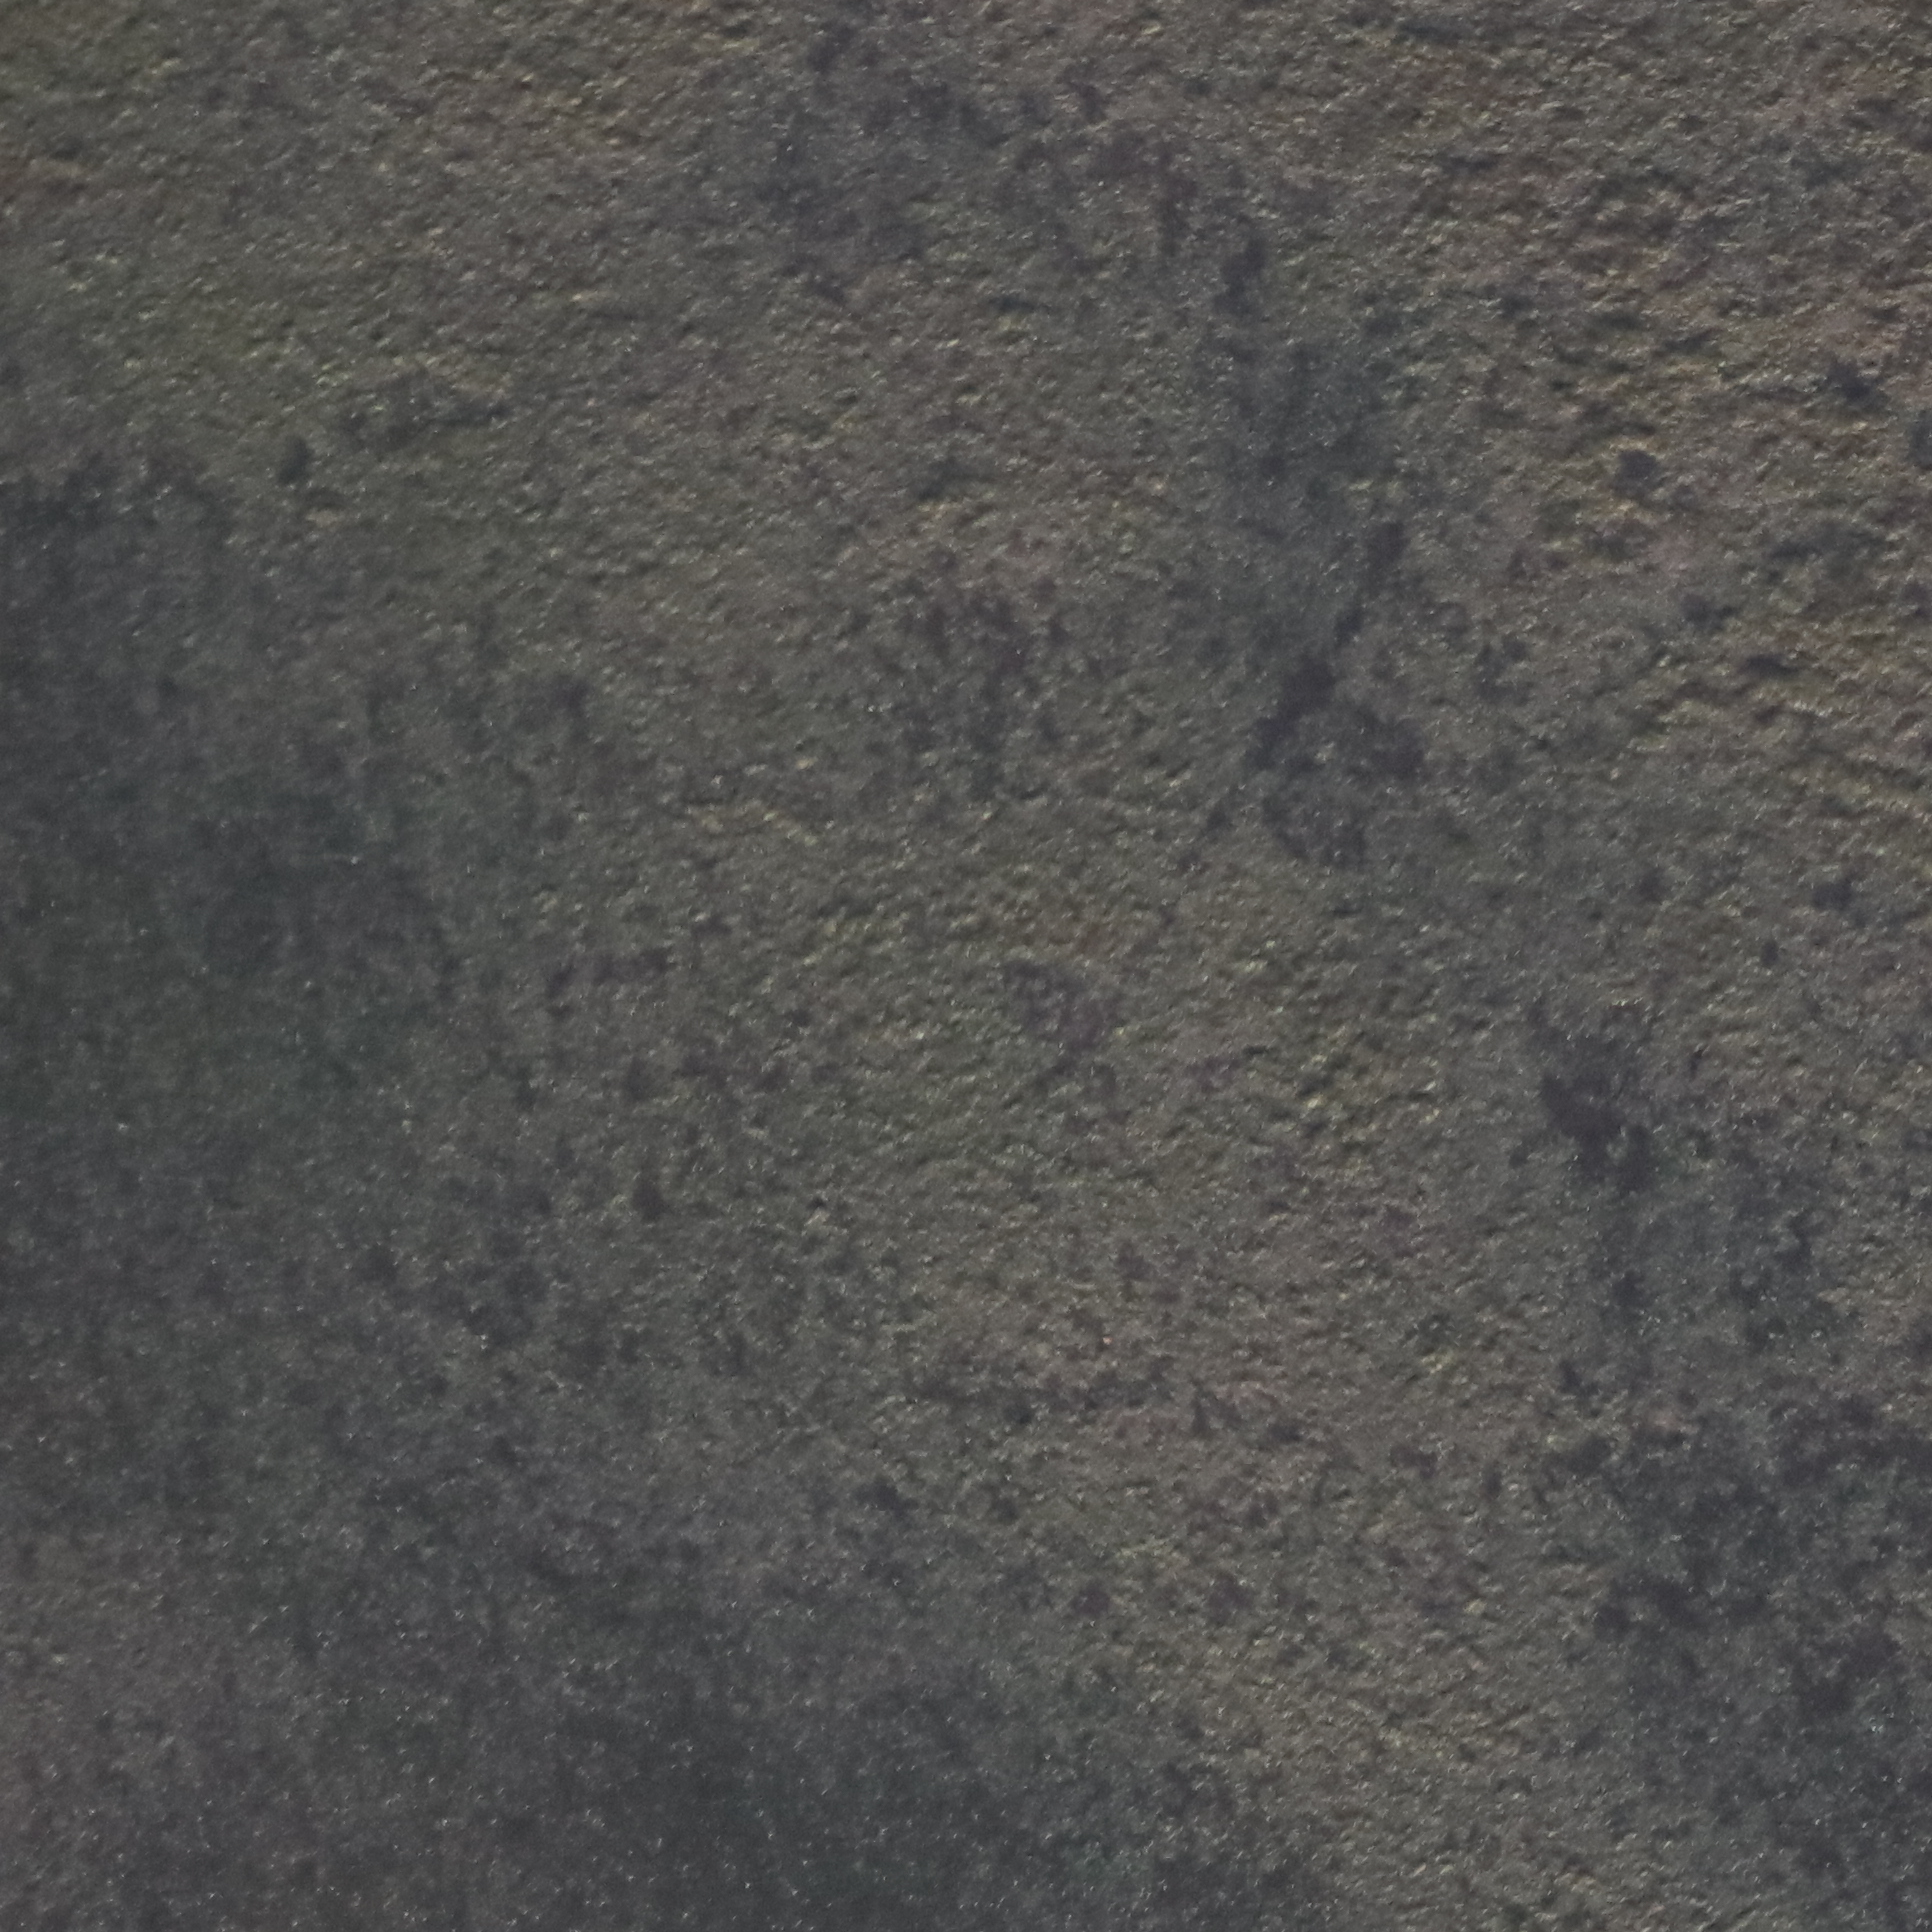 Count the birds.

0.